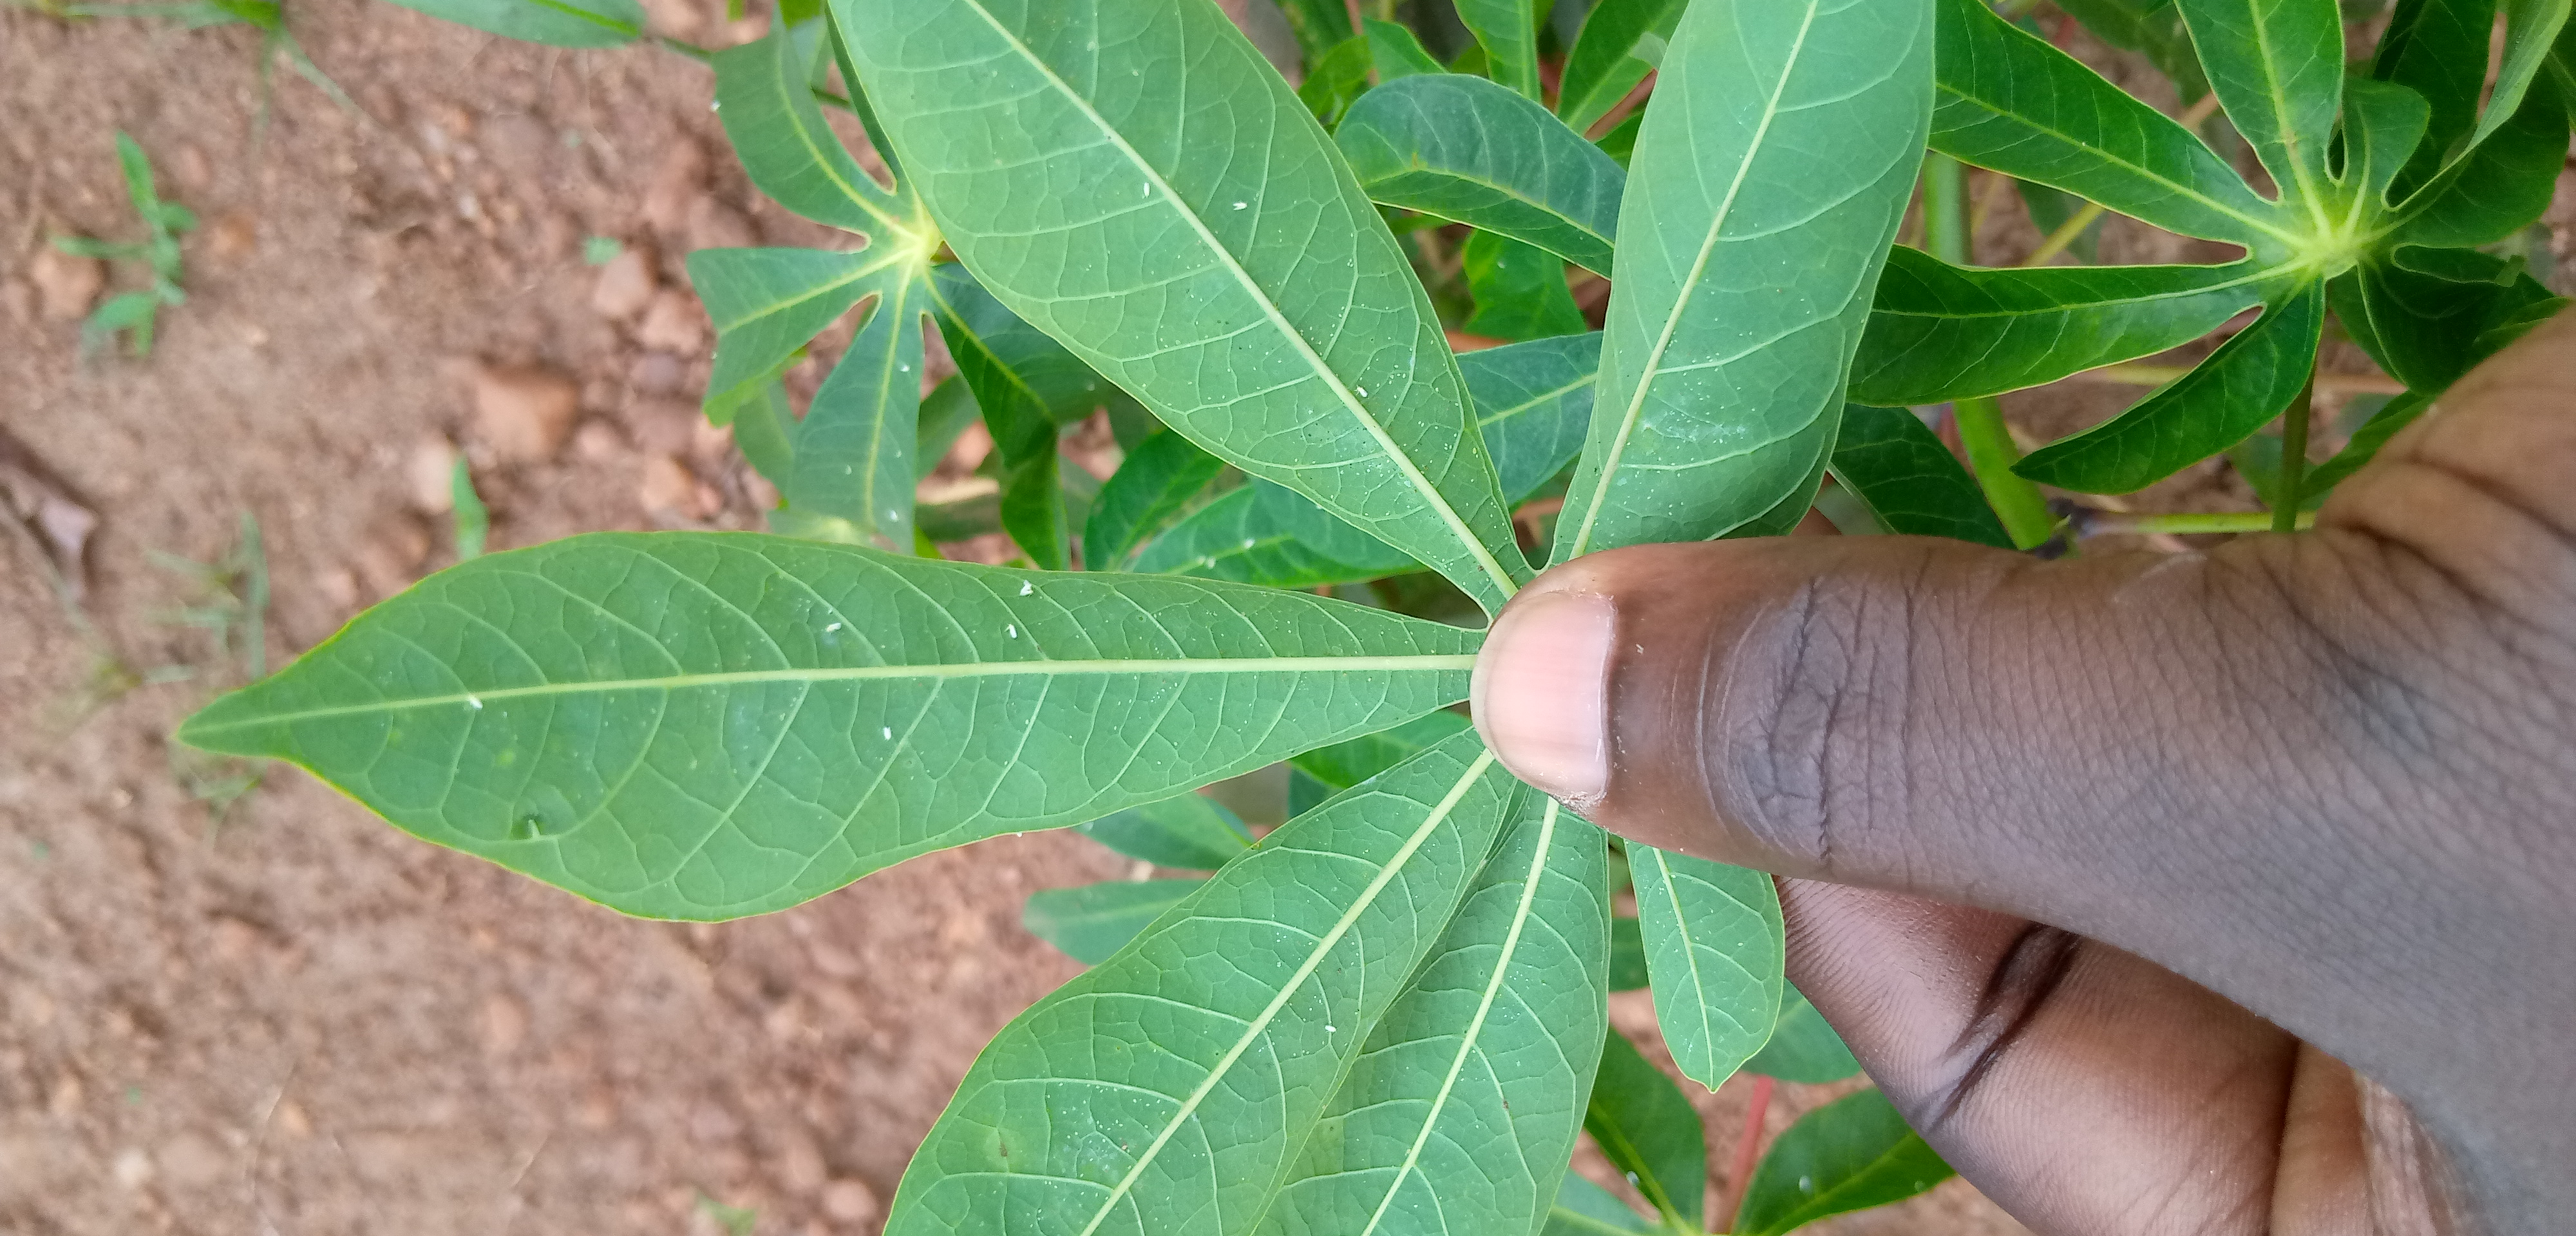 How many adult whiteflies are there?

9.